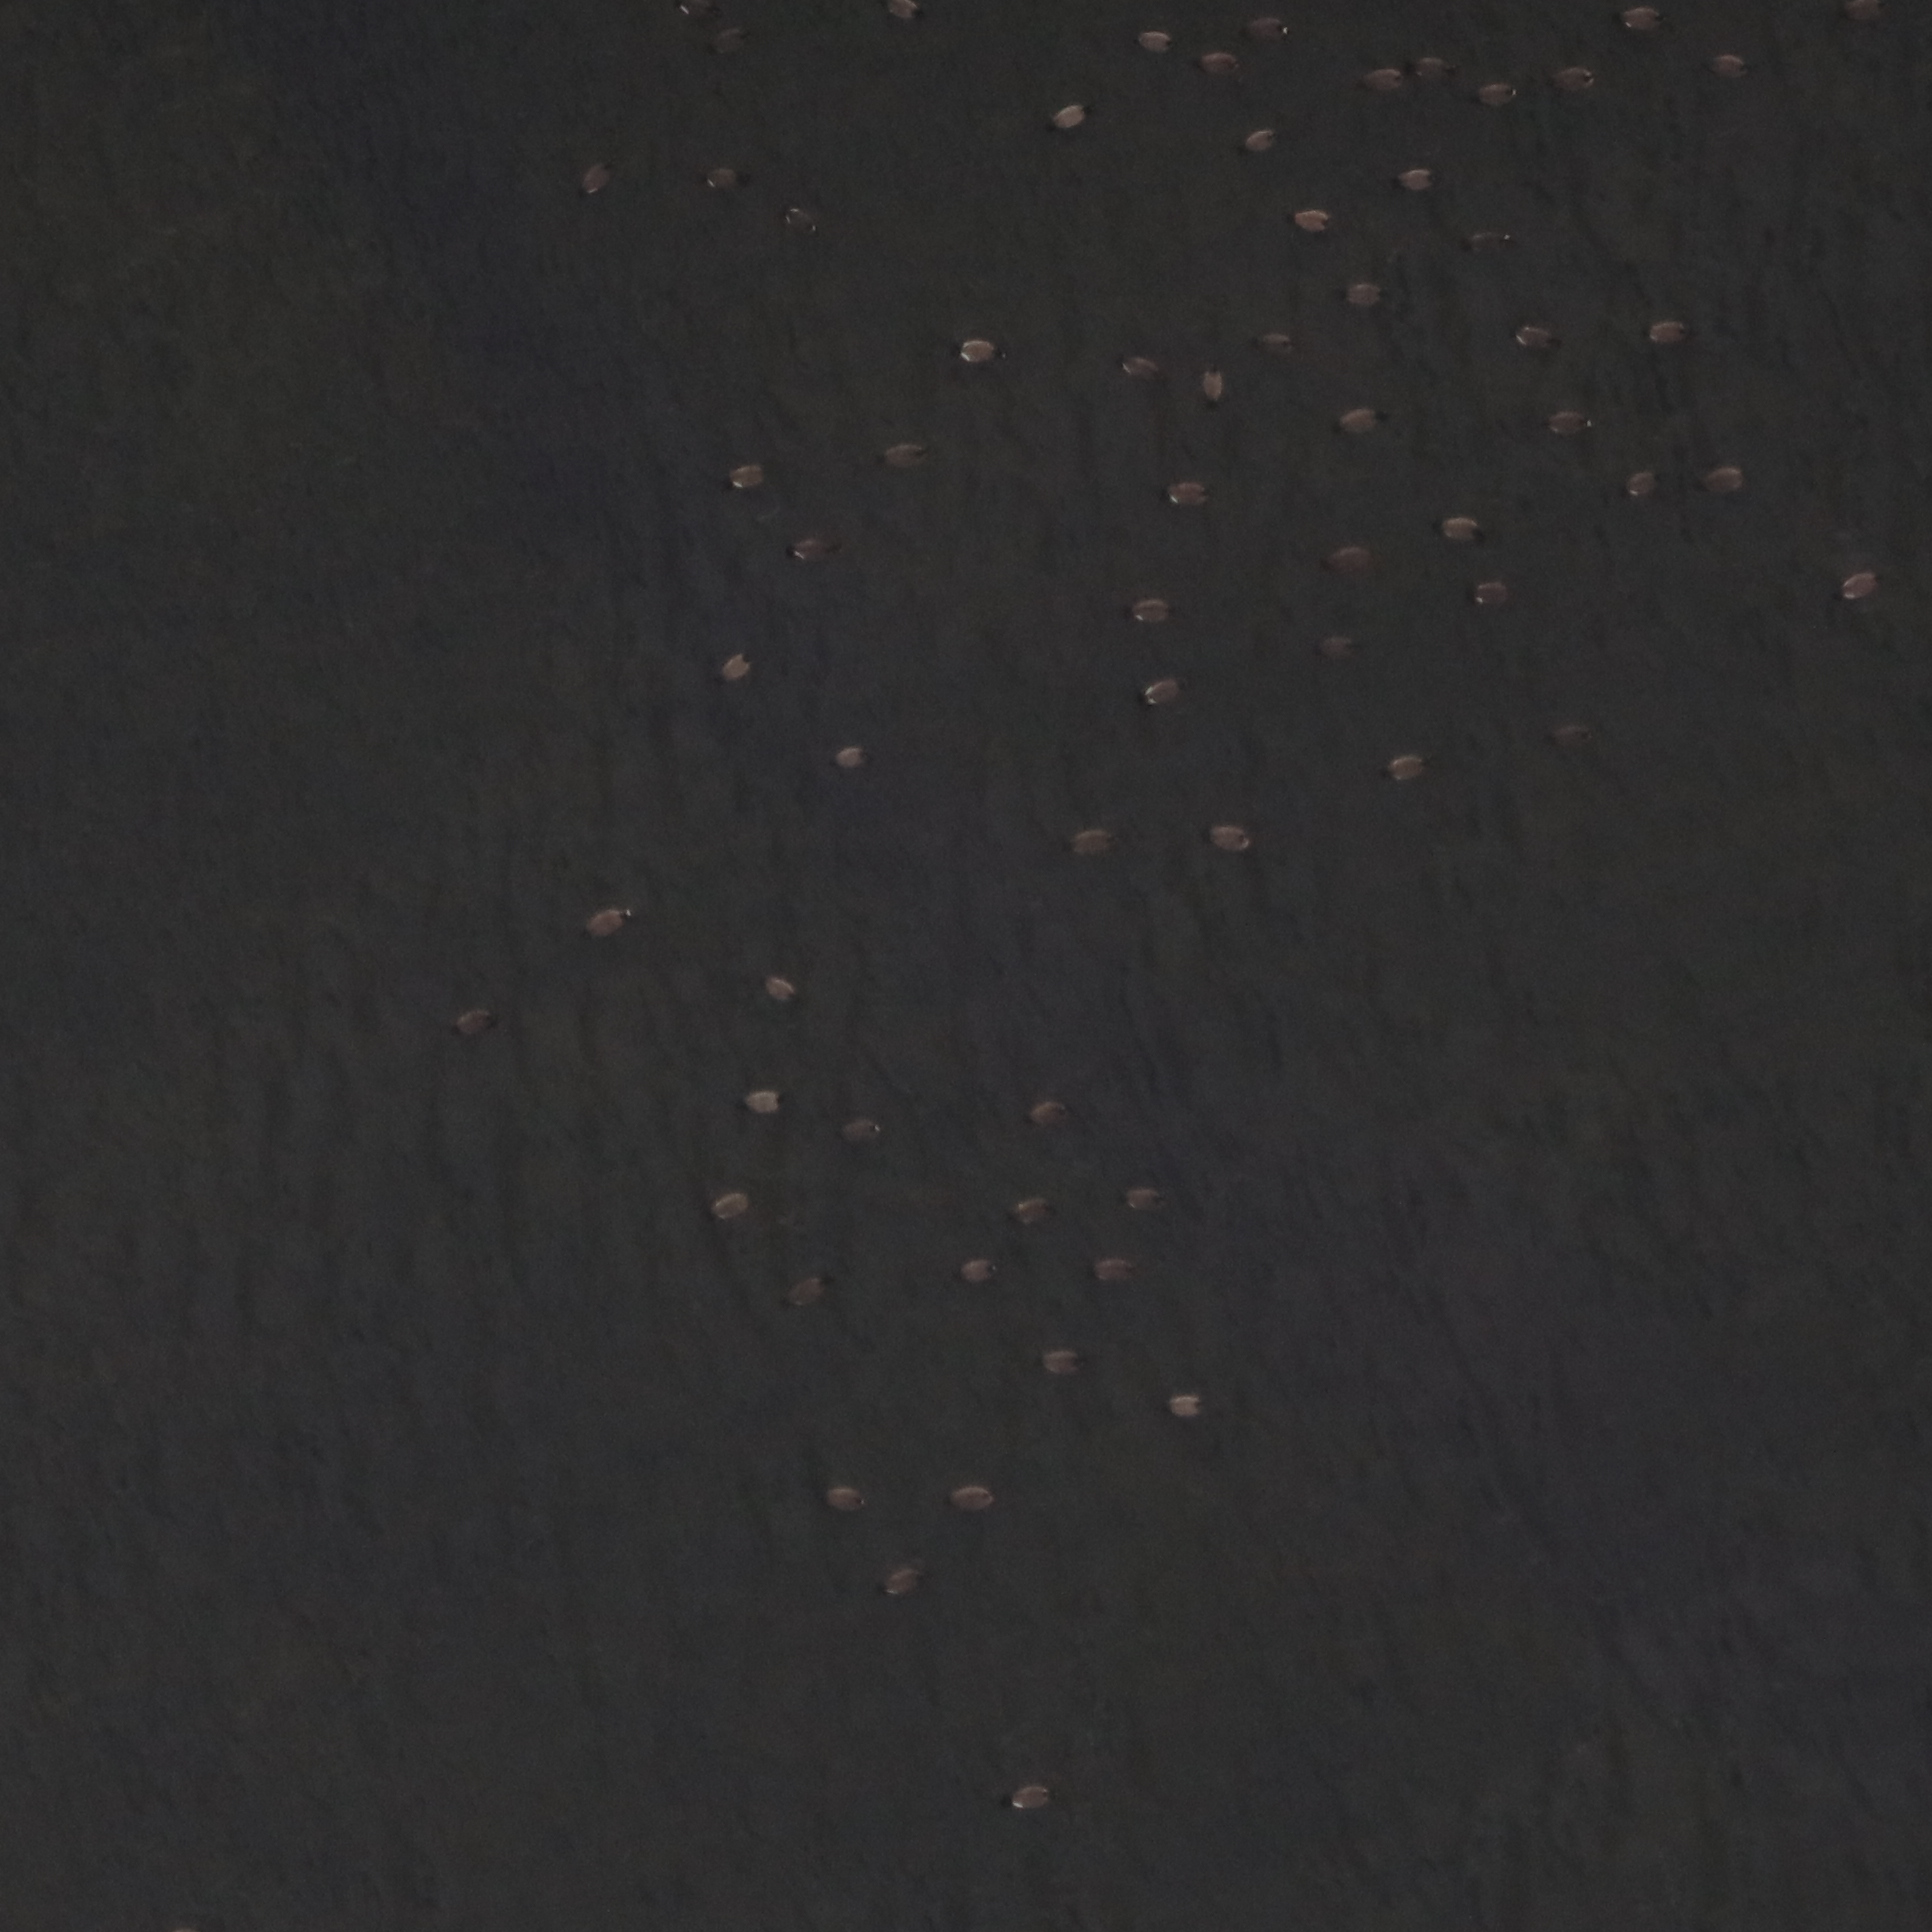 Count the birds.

64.